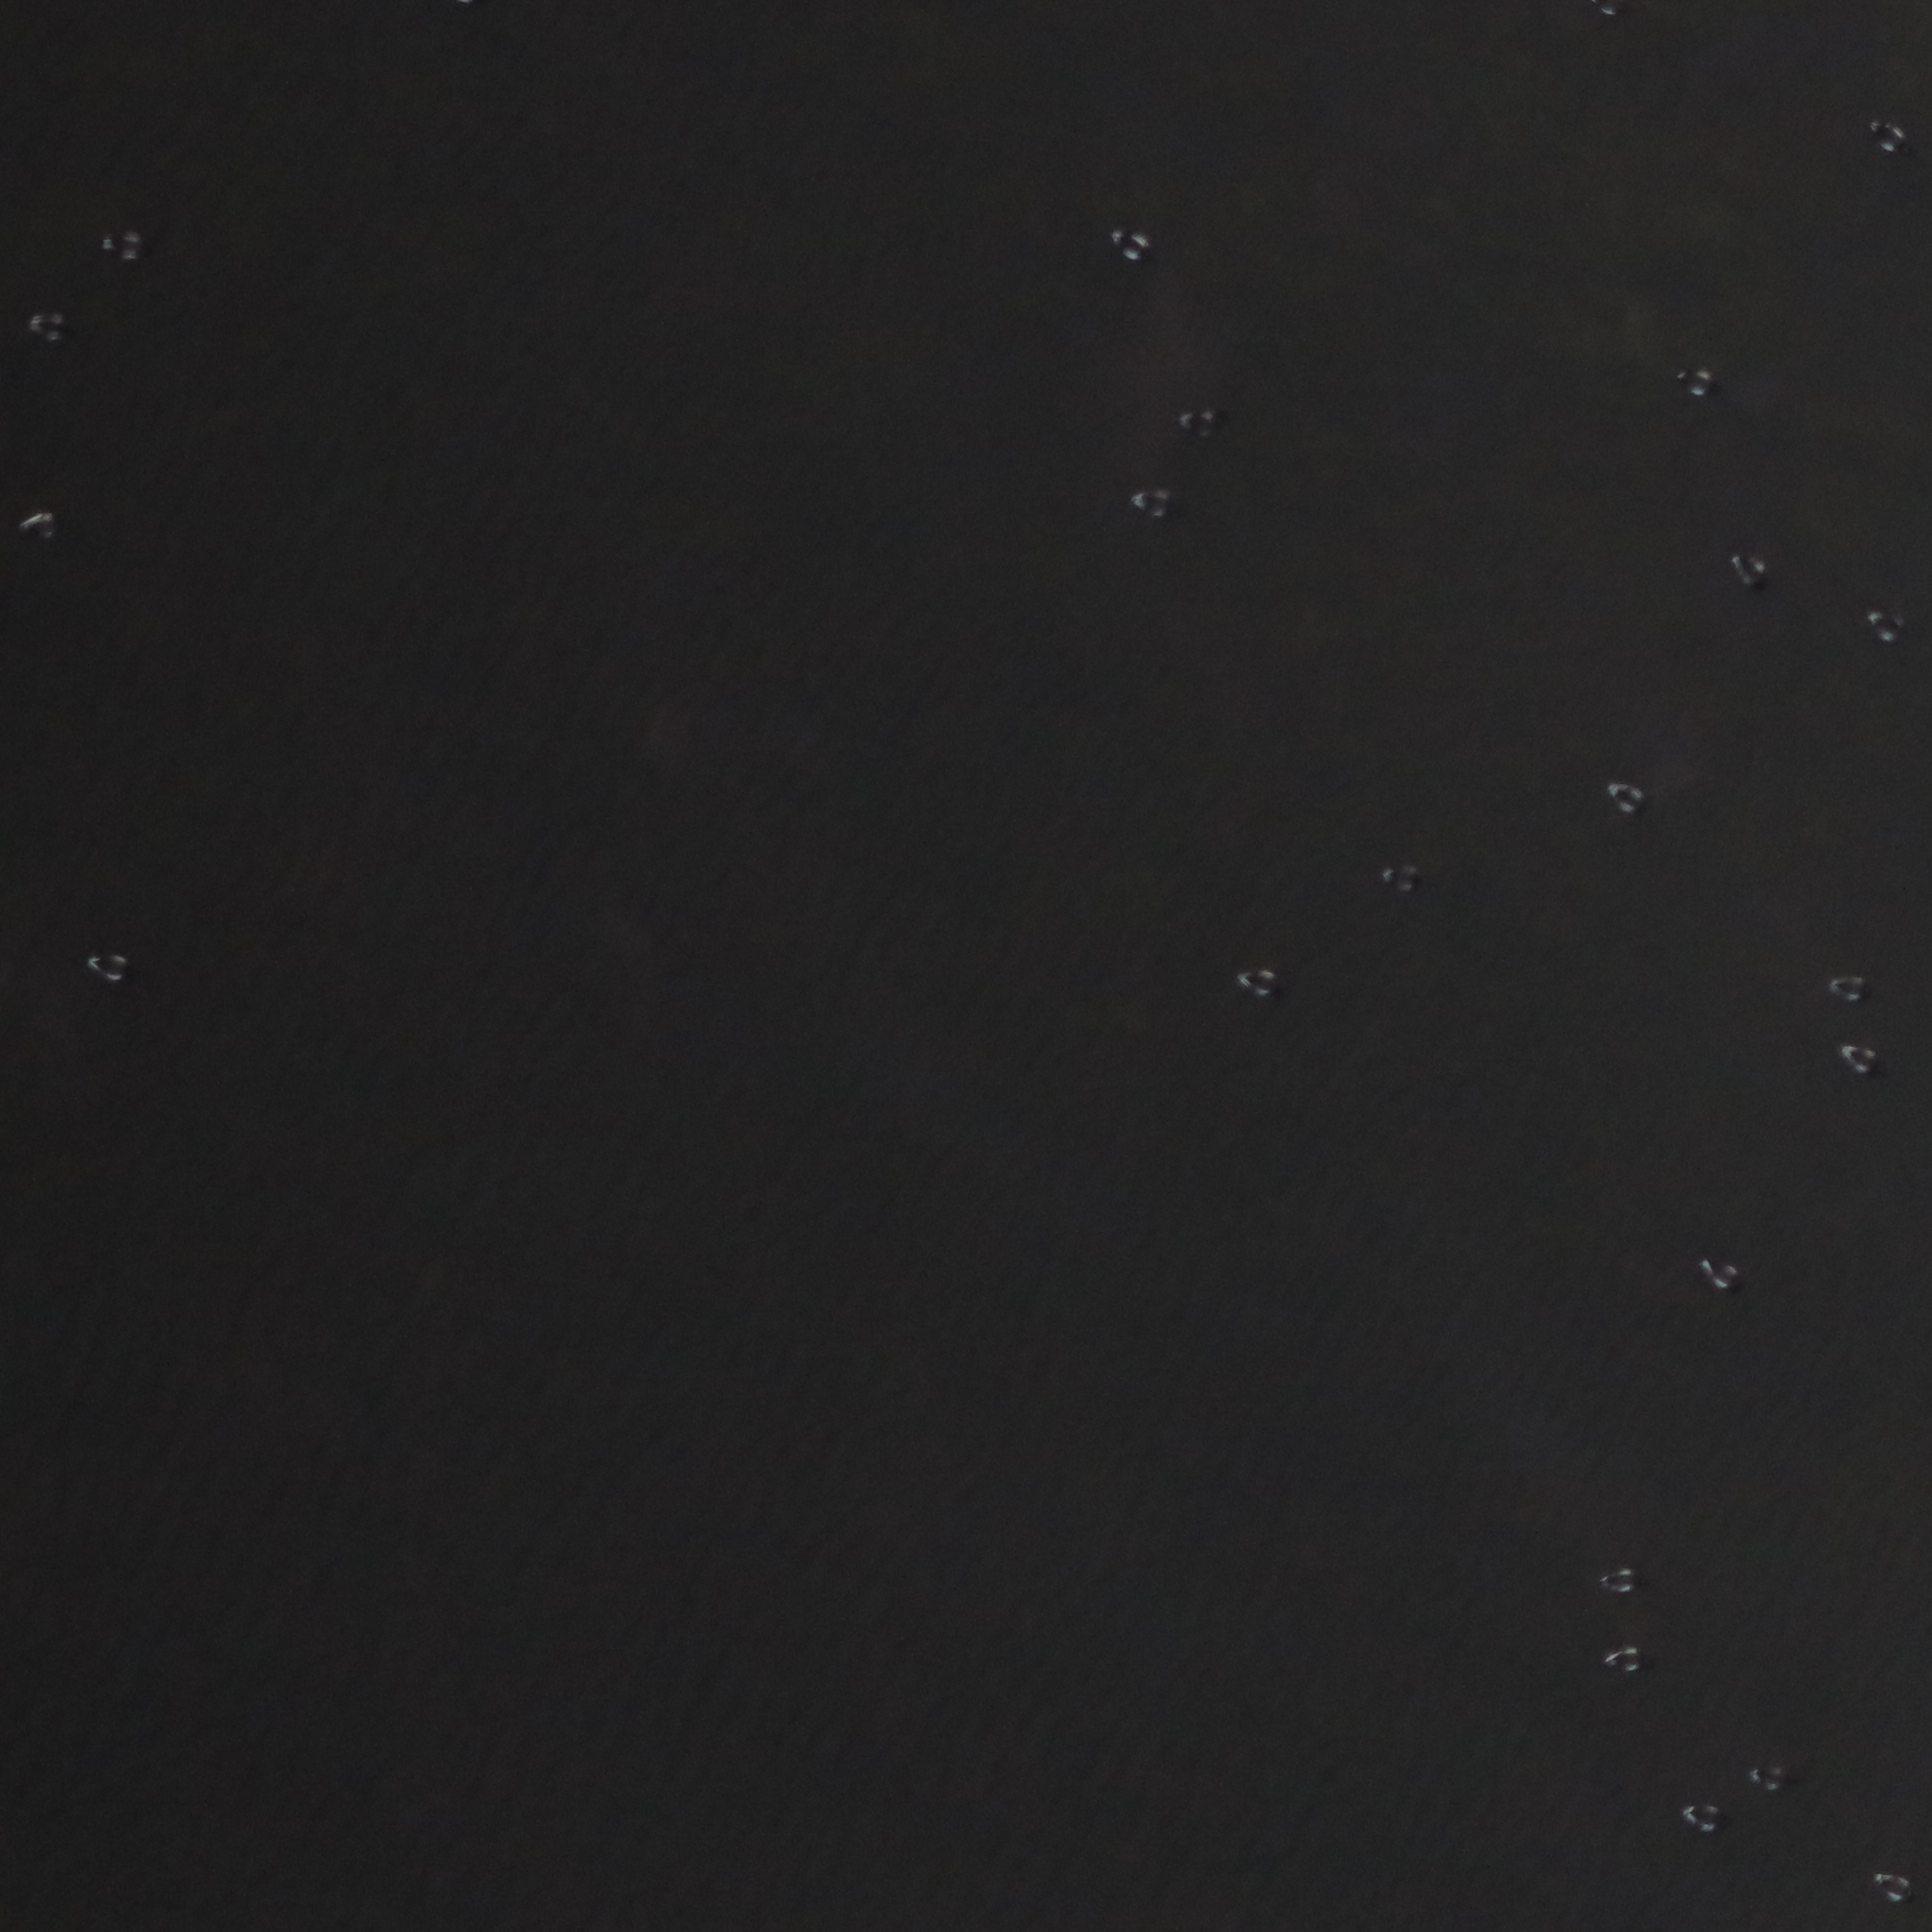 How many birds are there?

23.